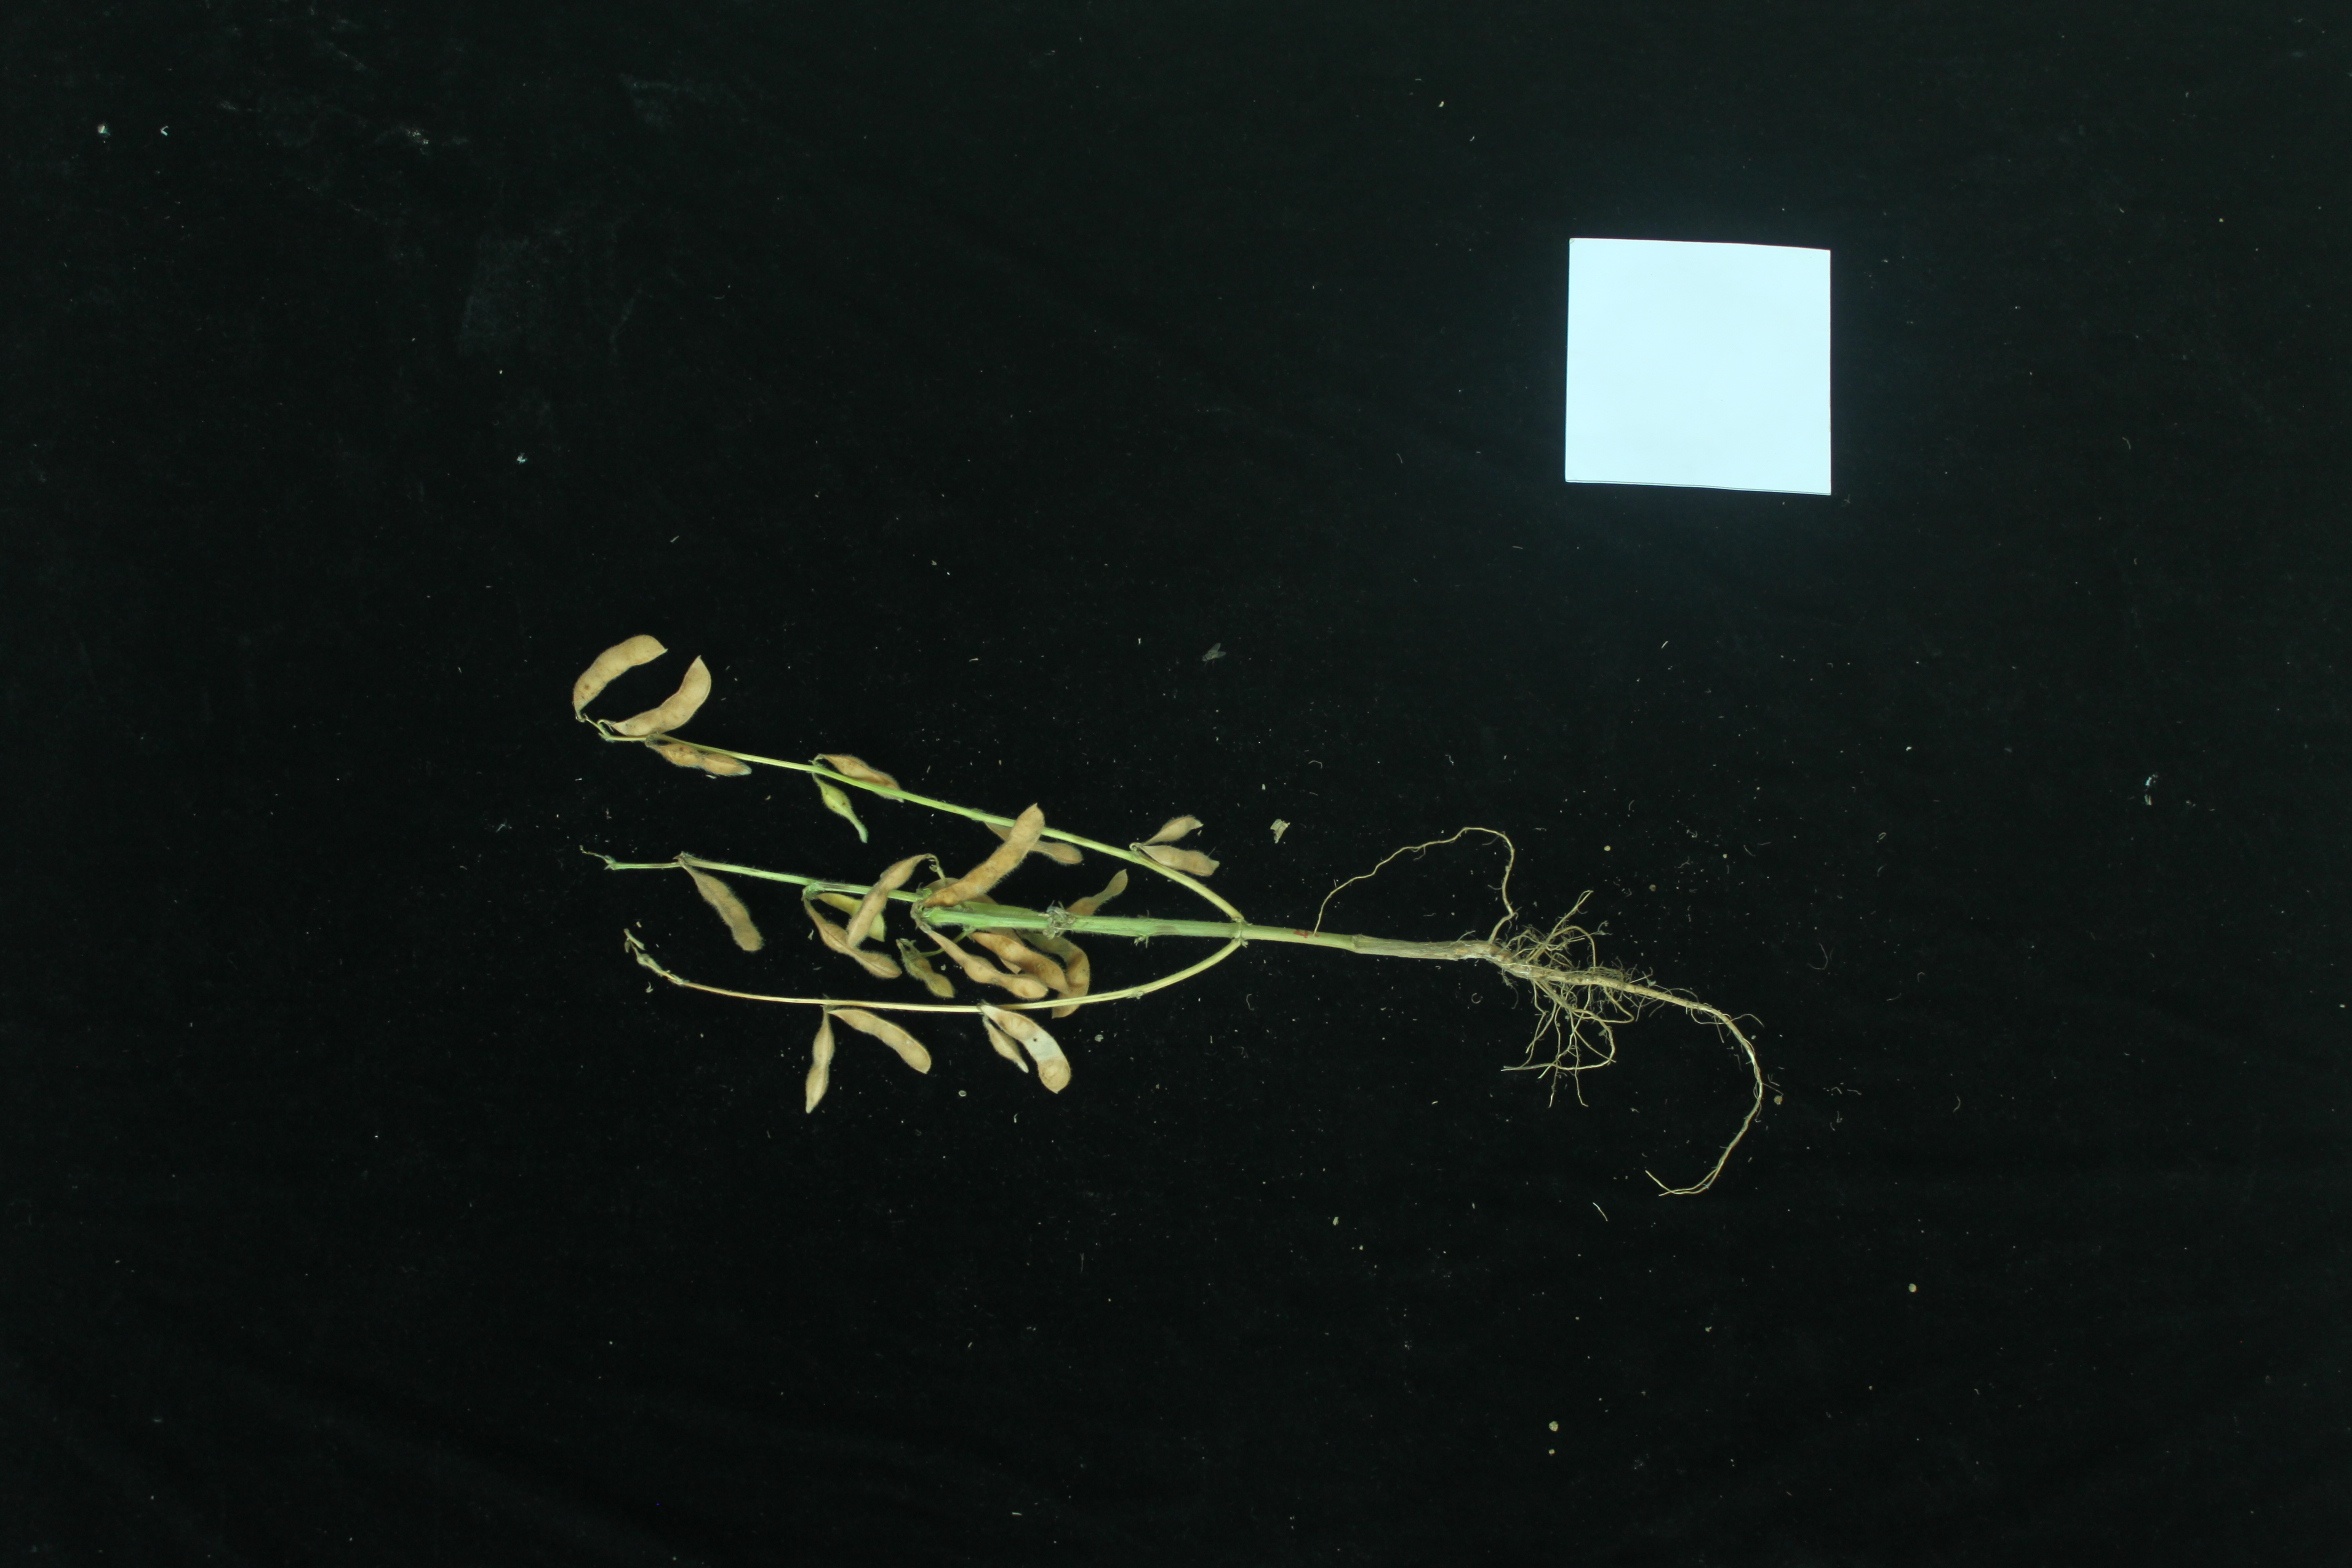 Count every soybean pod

22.